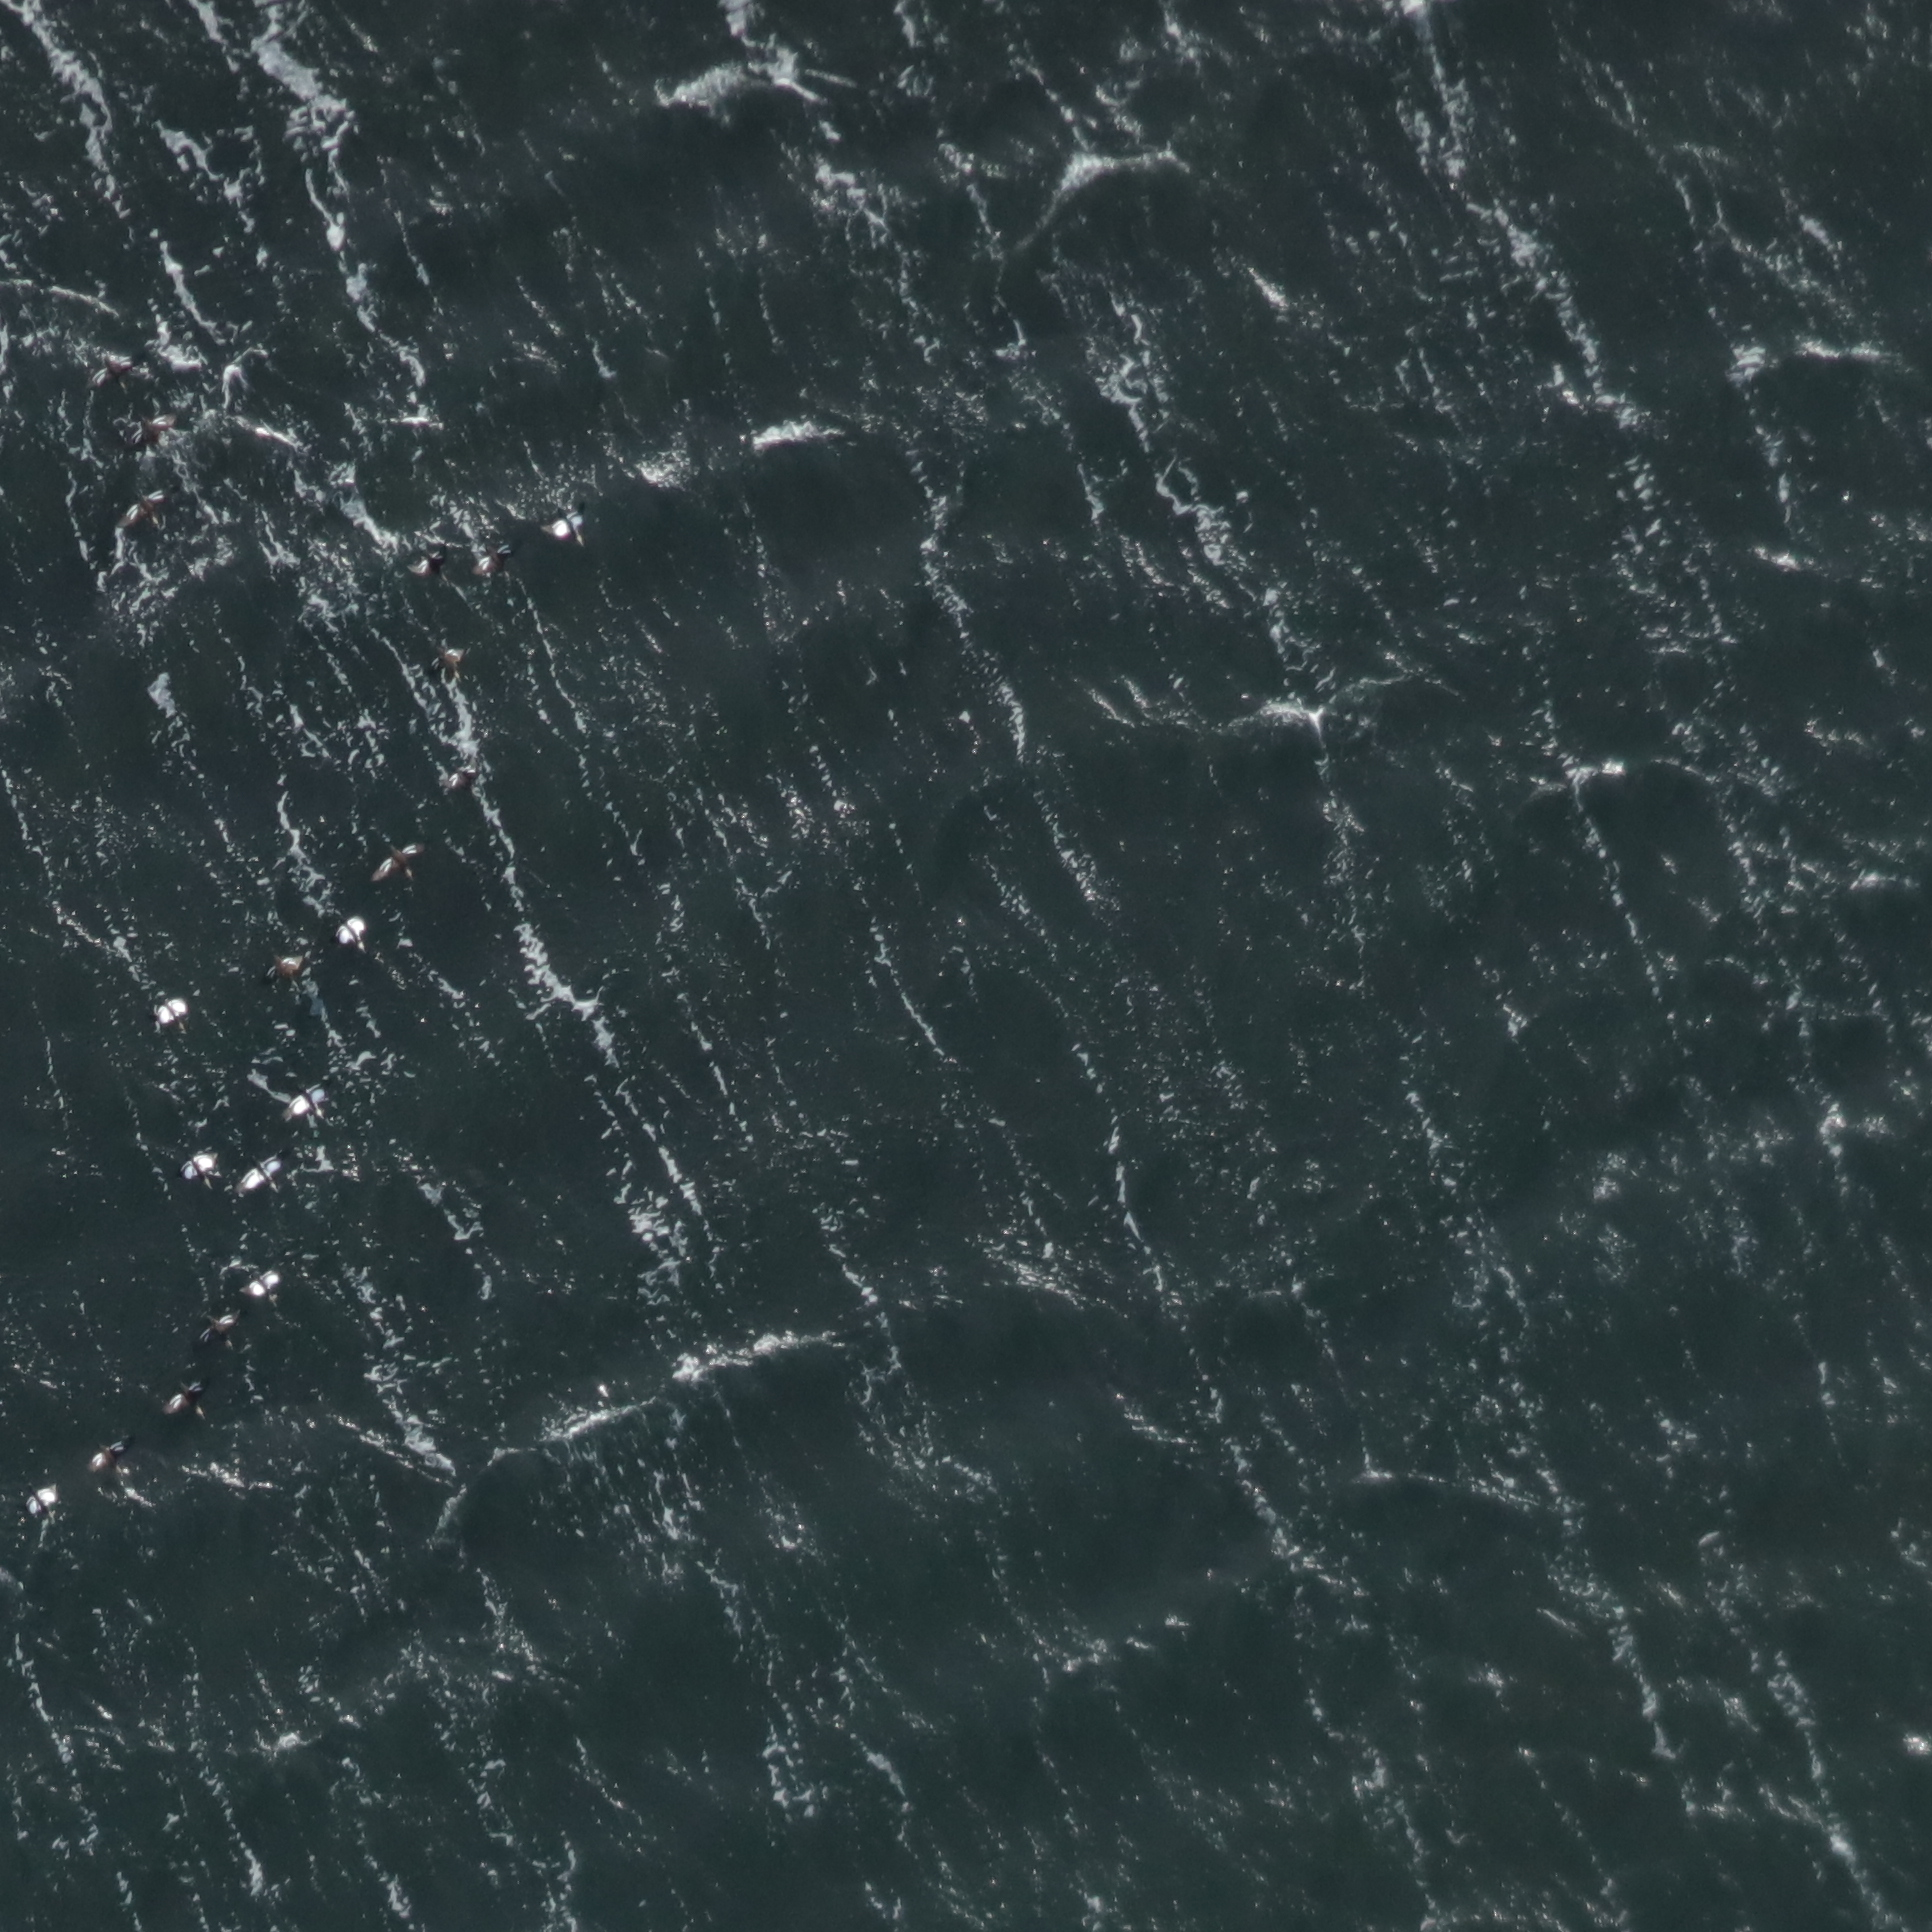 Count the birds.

20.